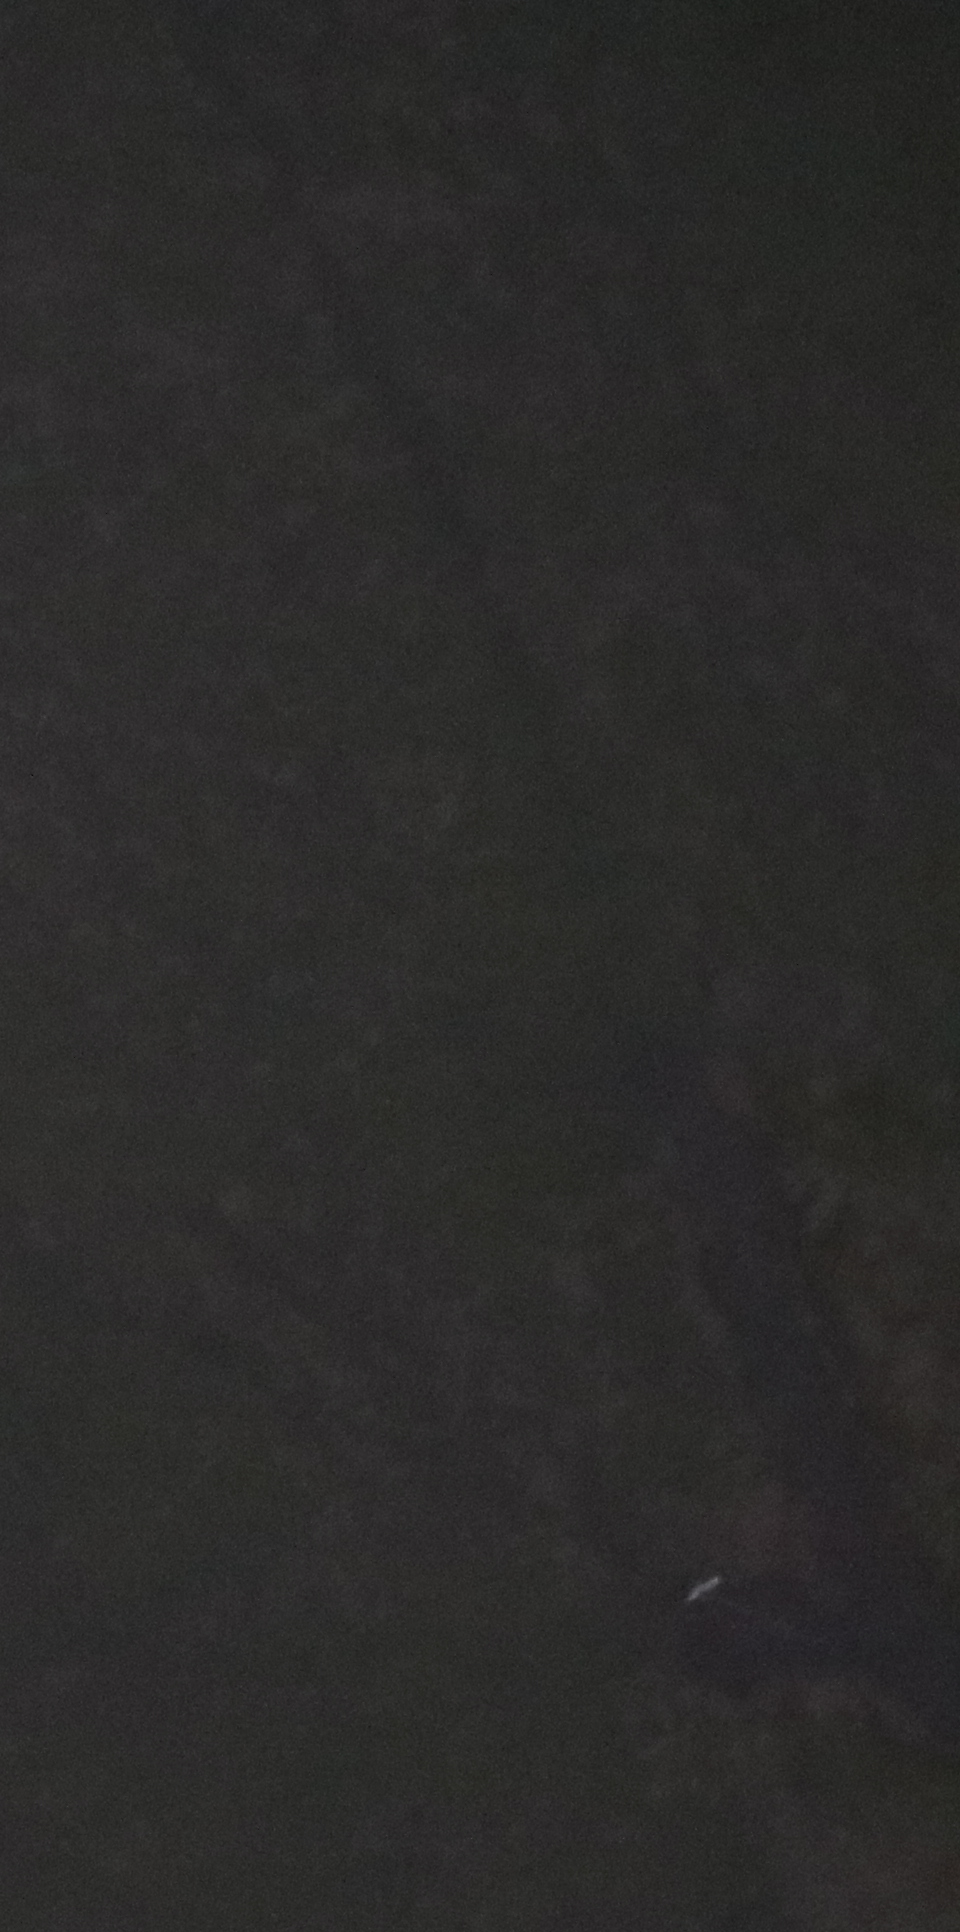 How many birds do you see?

0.